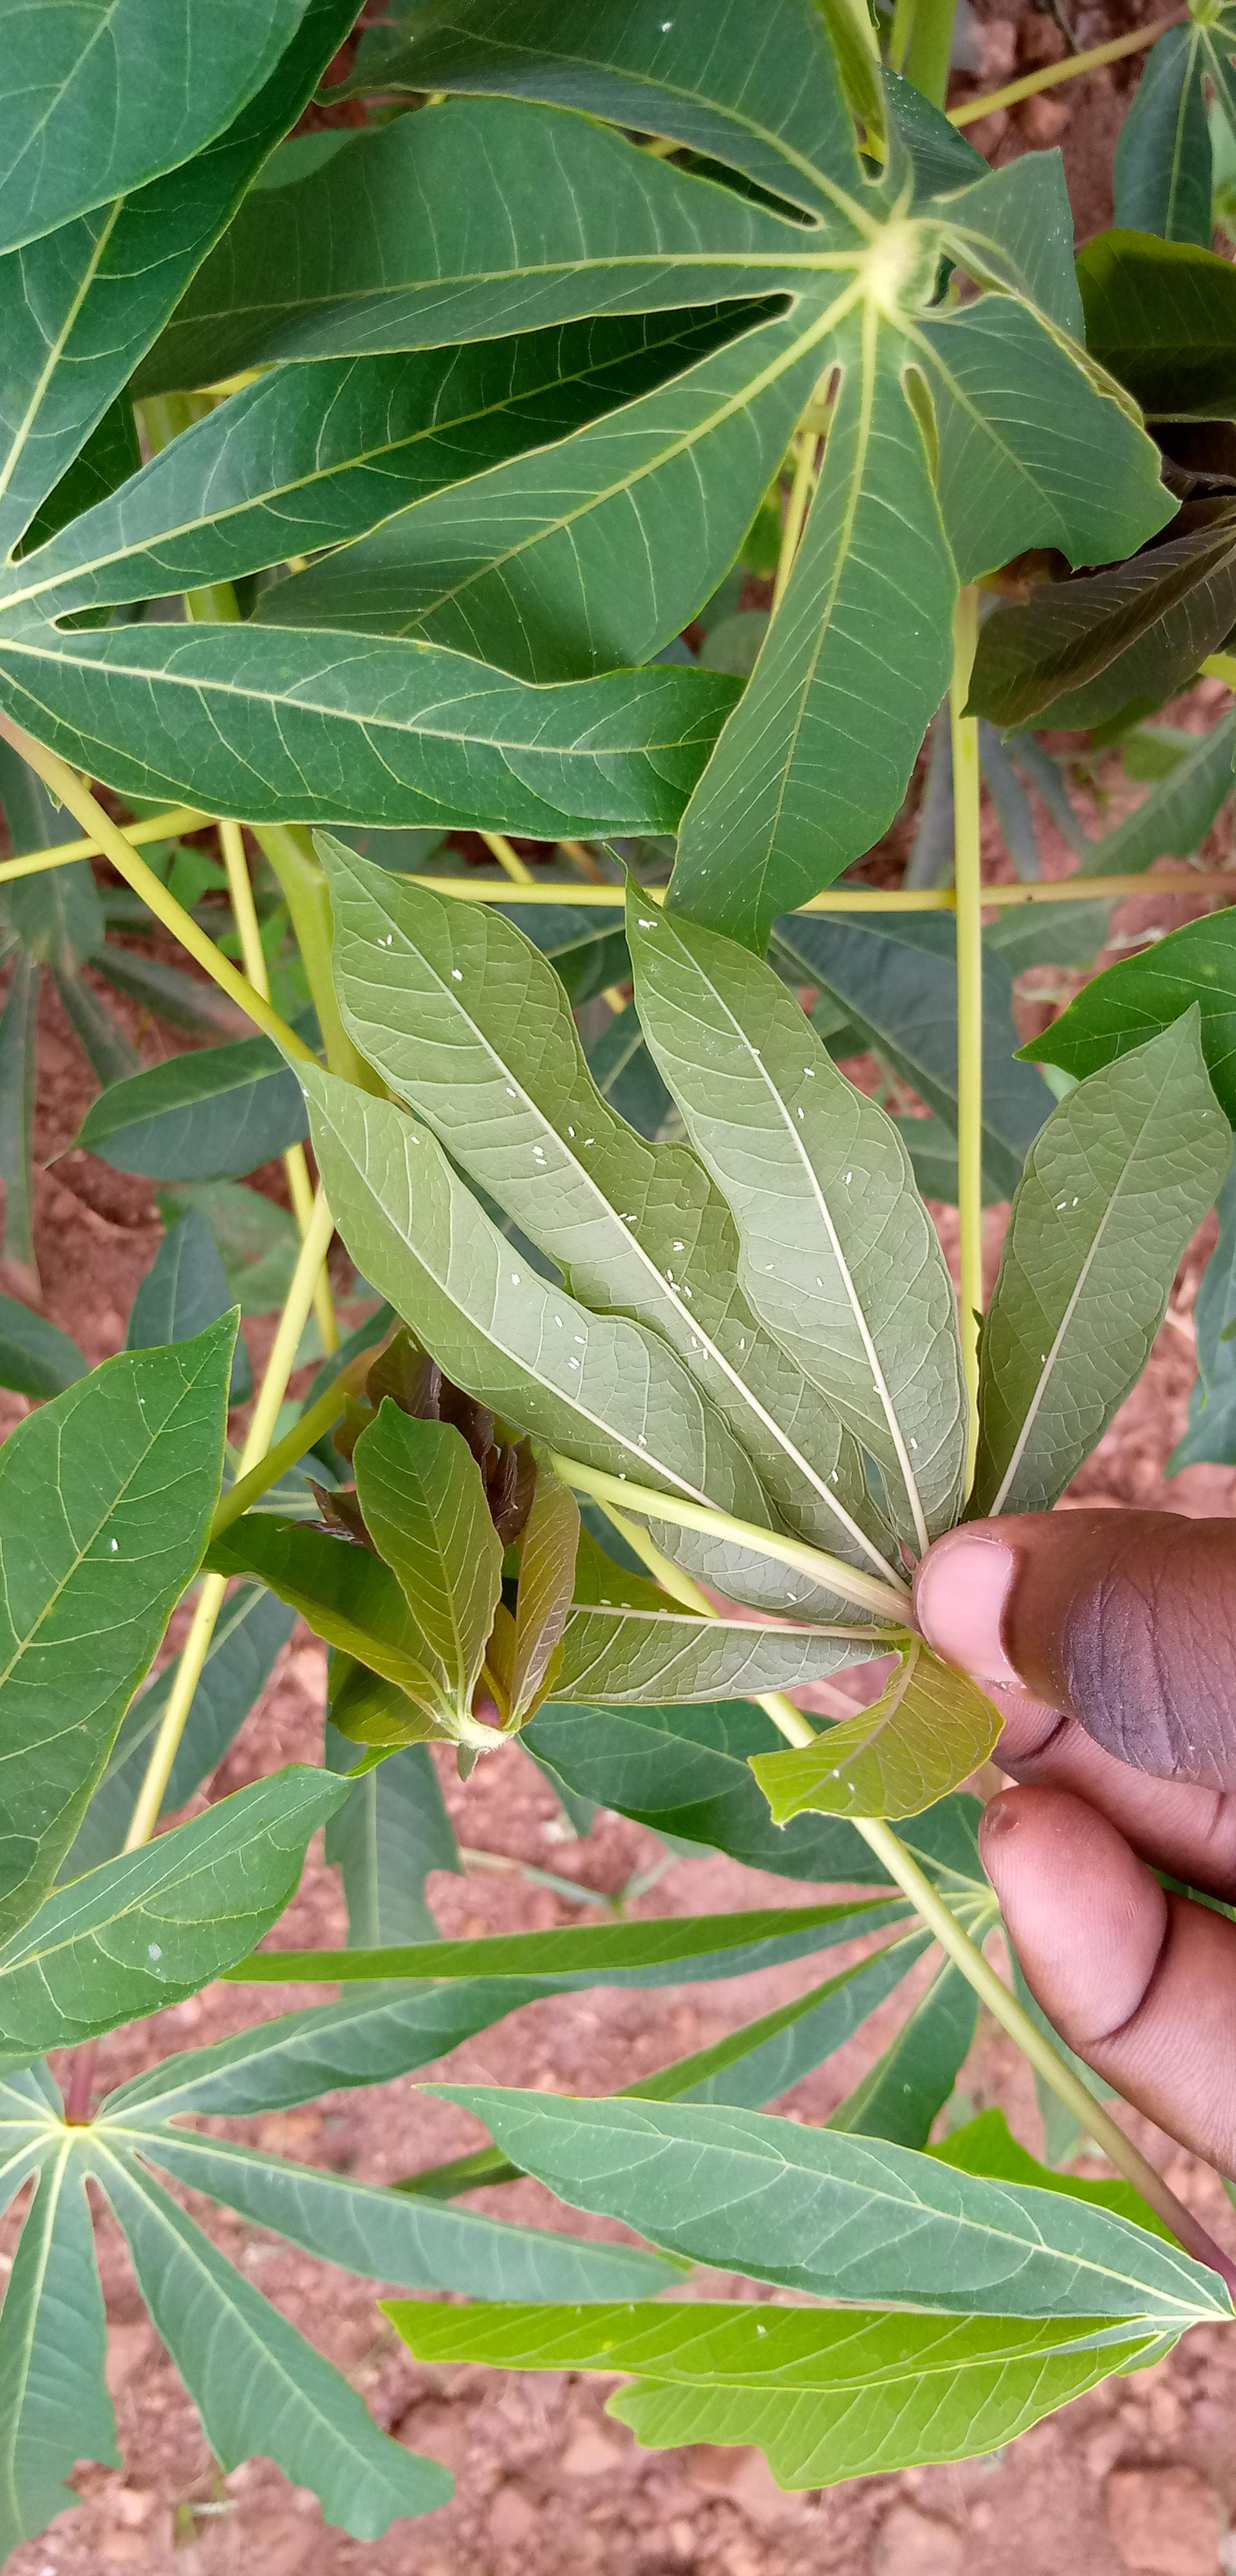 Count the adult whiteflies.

52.